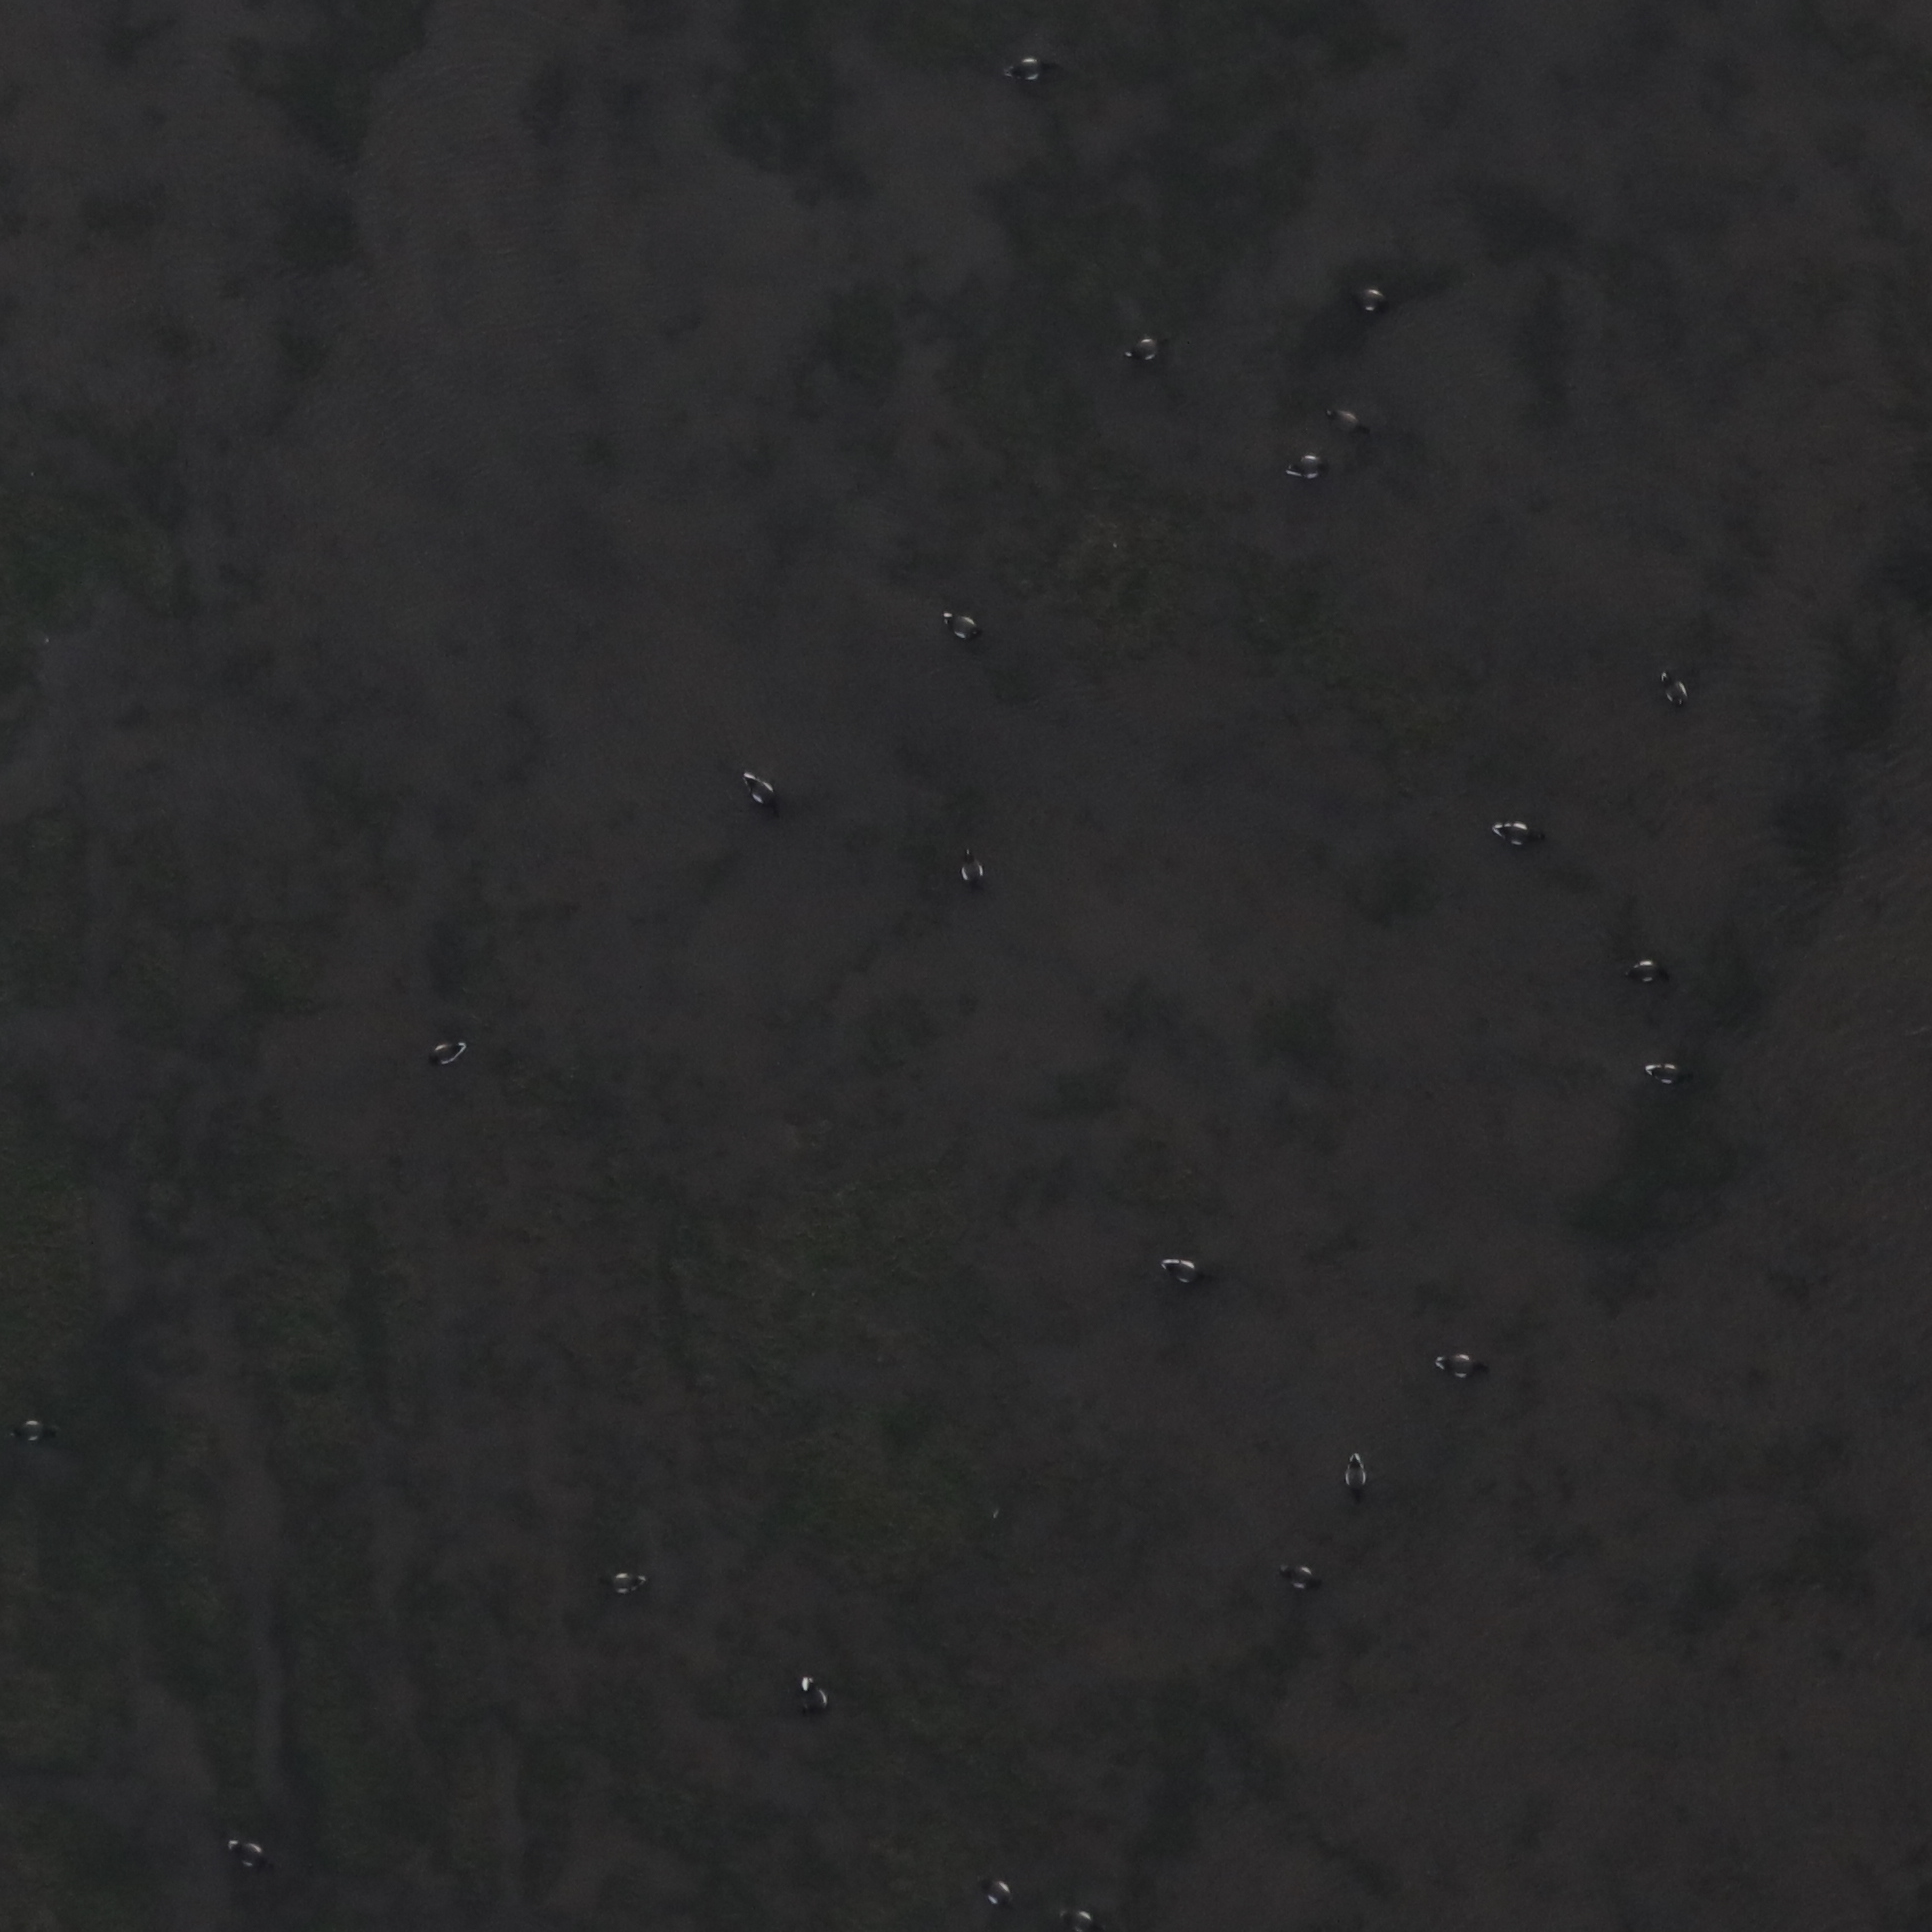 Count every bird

23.